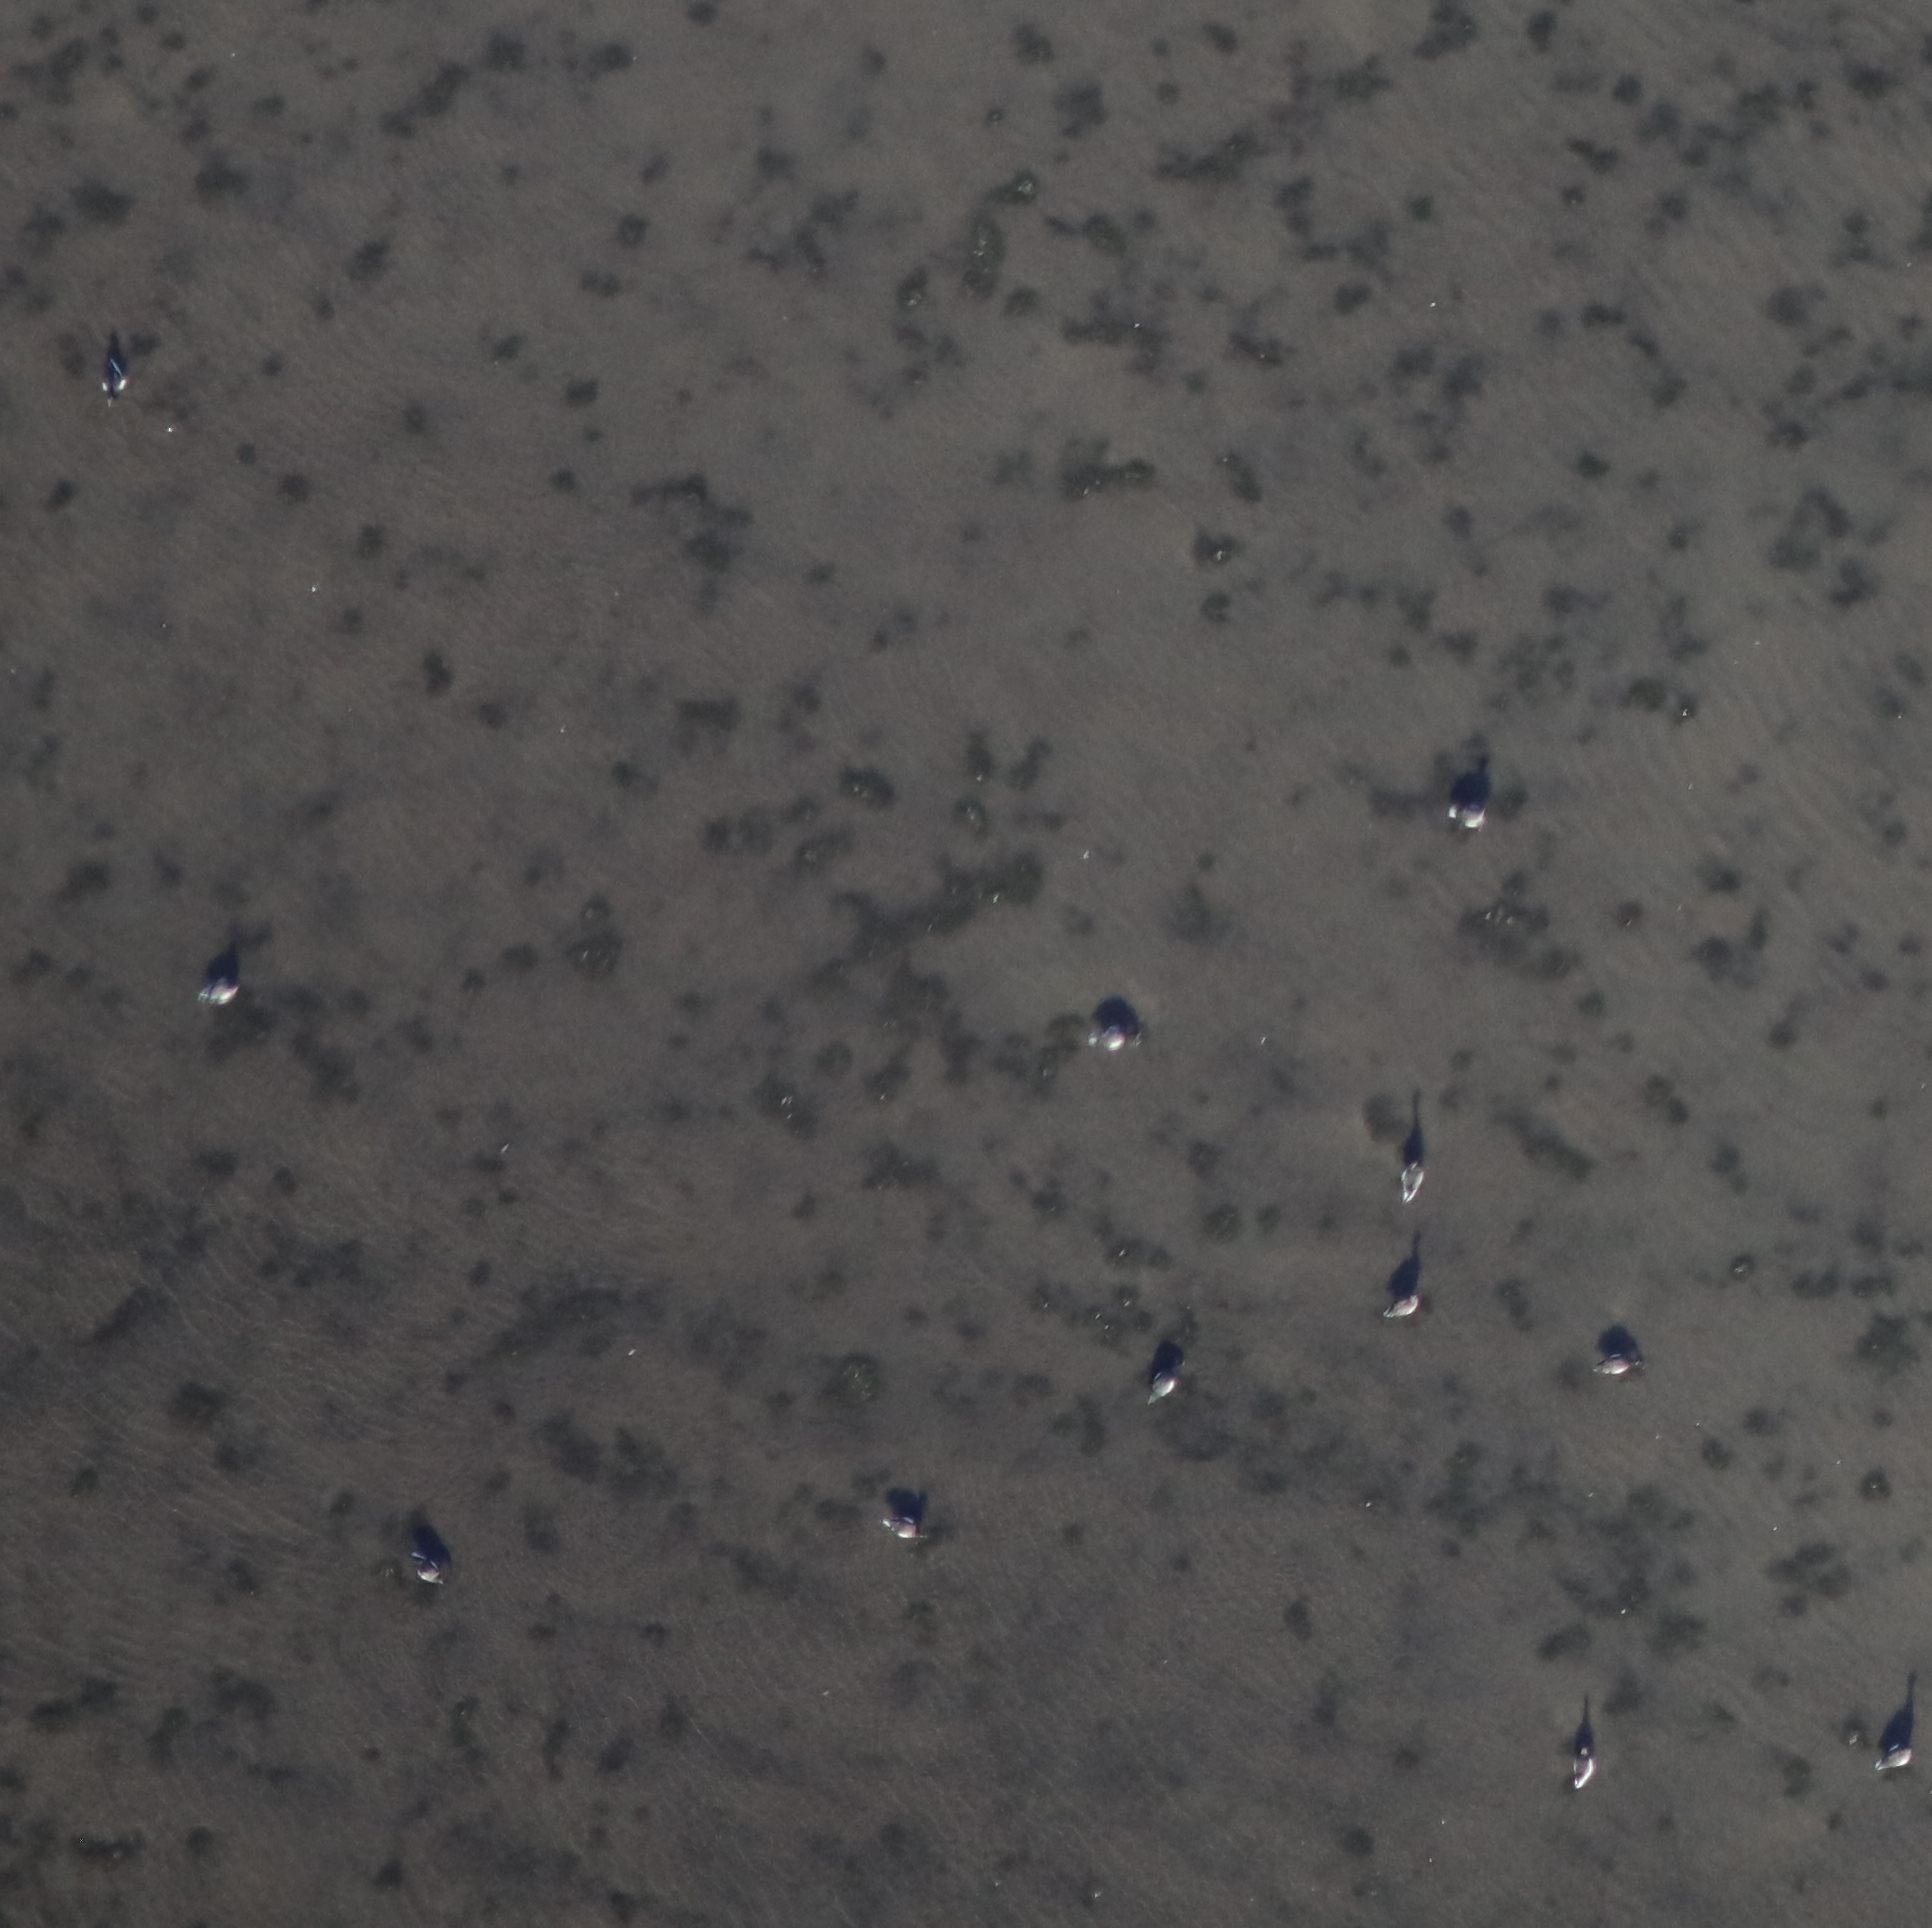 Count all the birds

12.